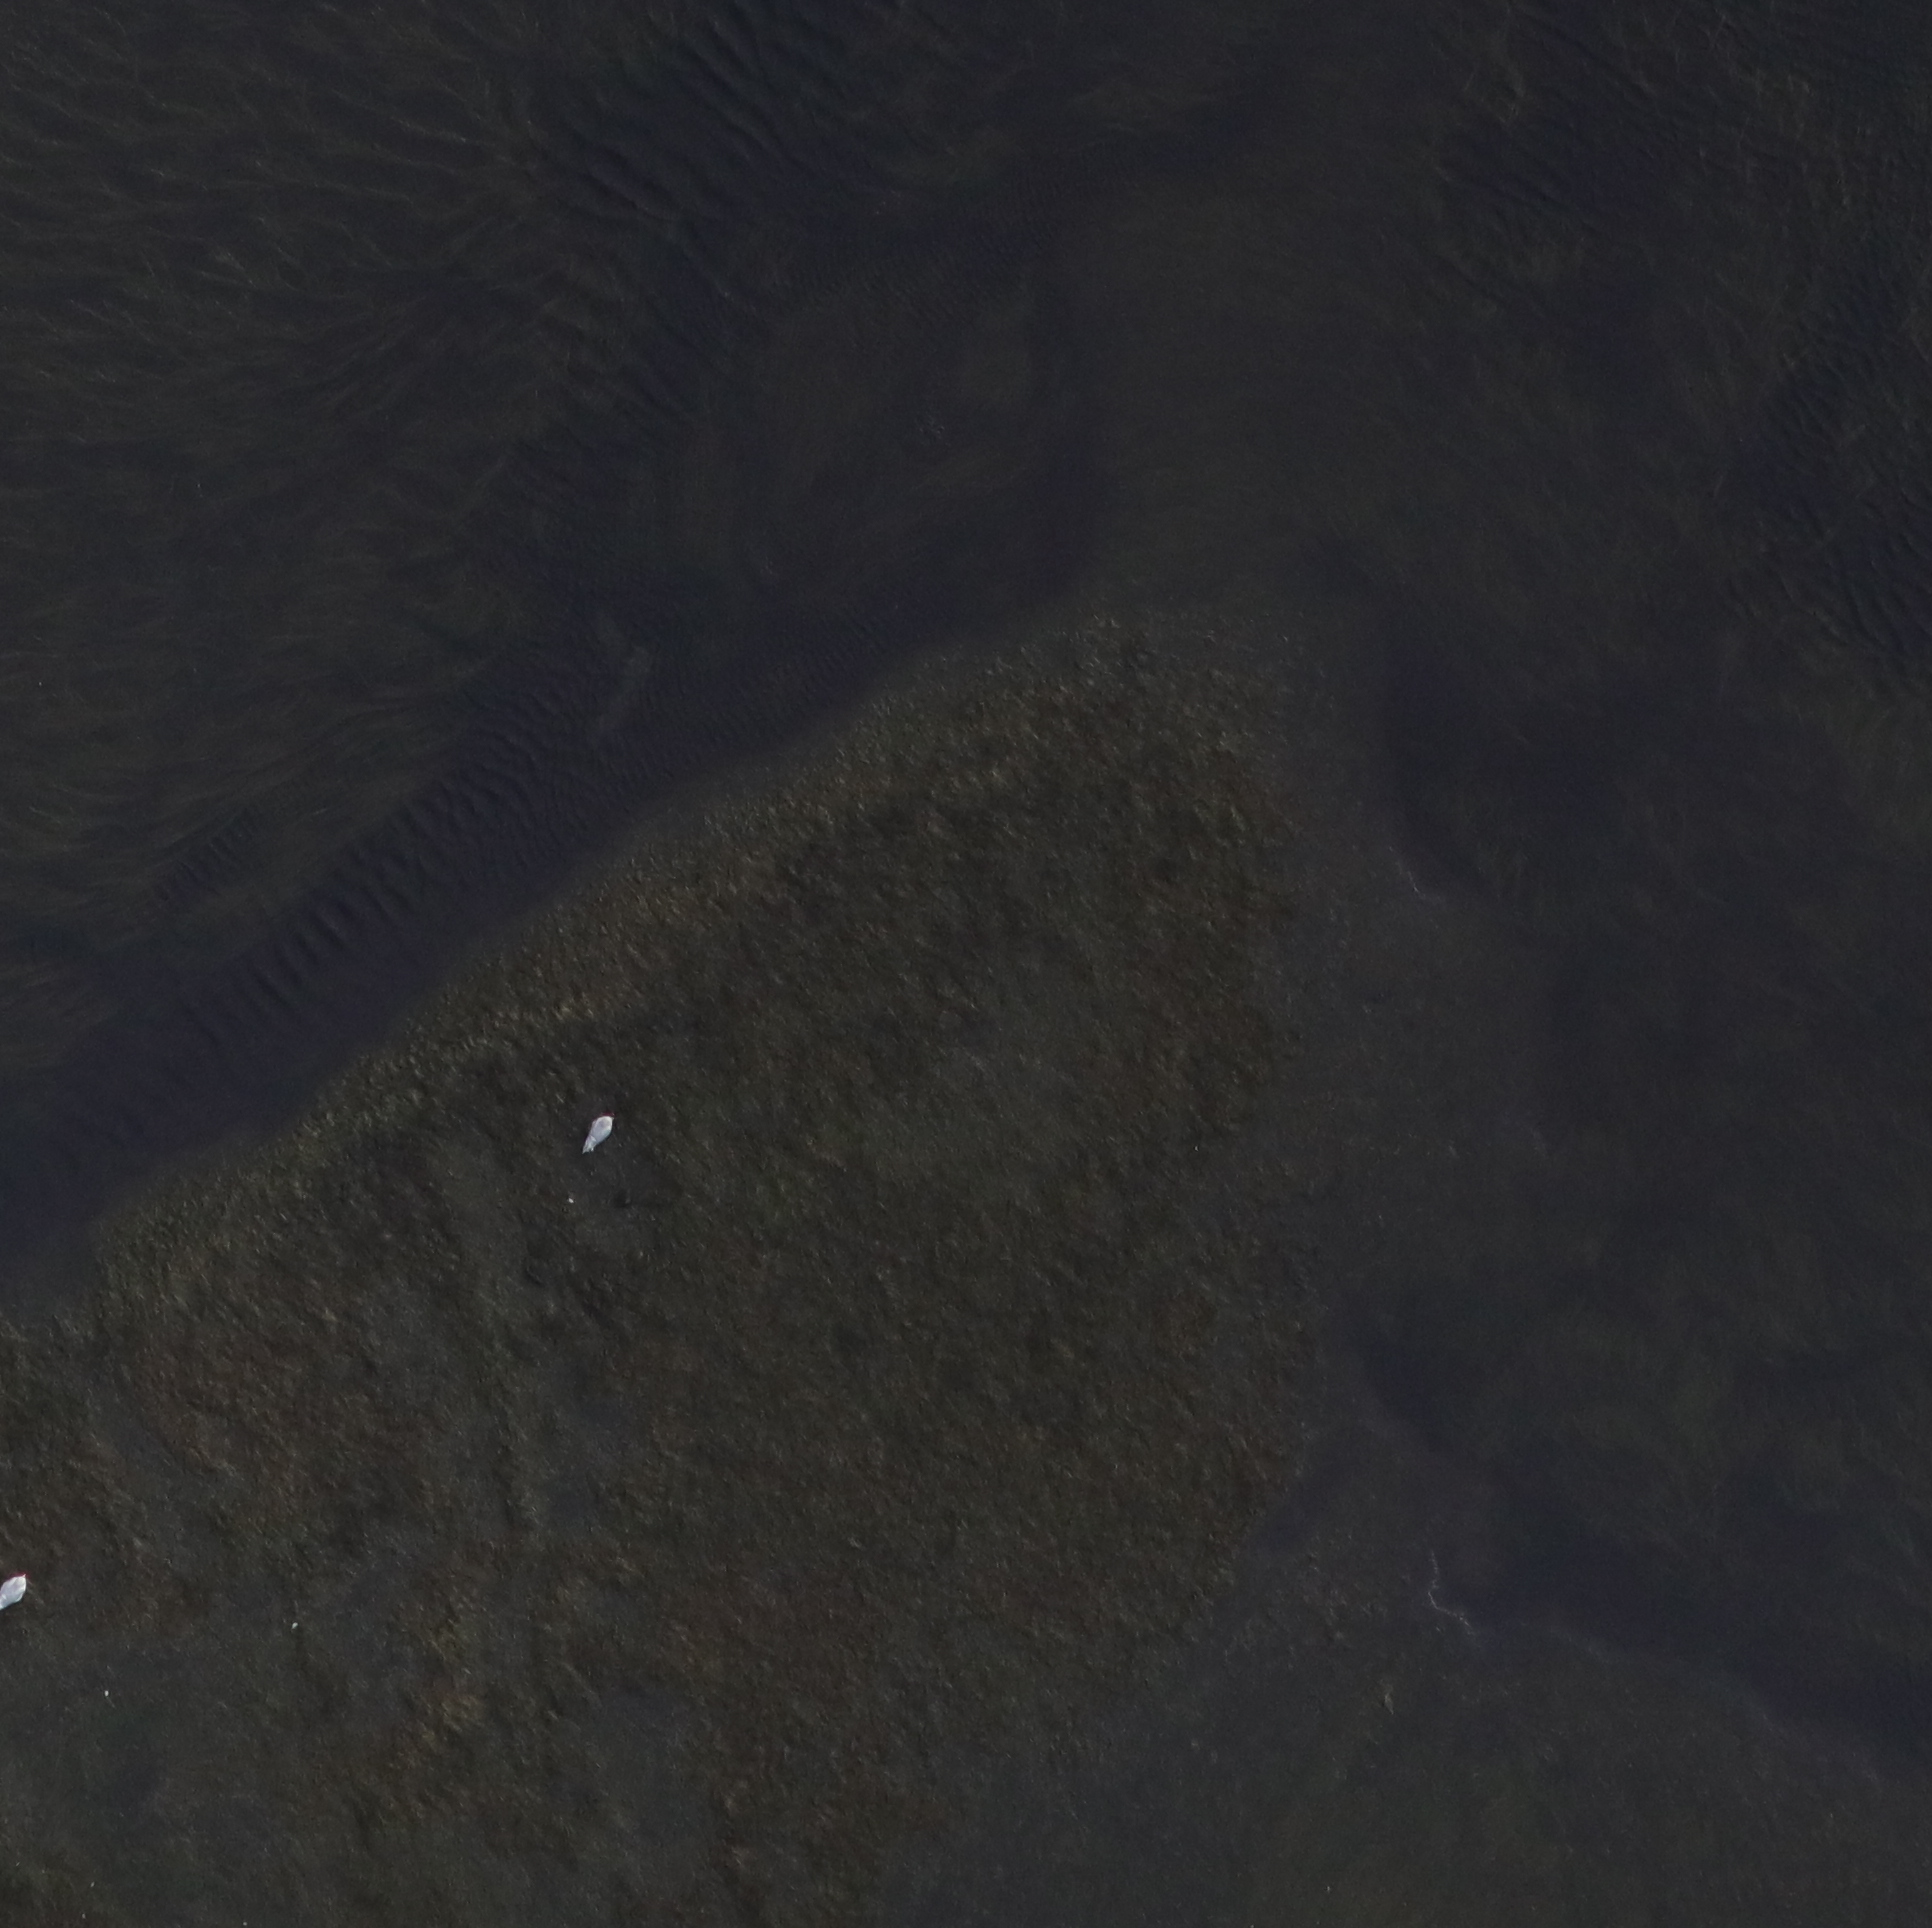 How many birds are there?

2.